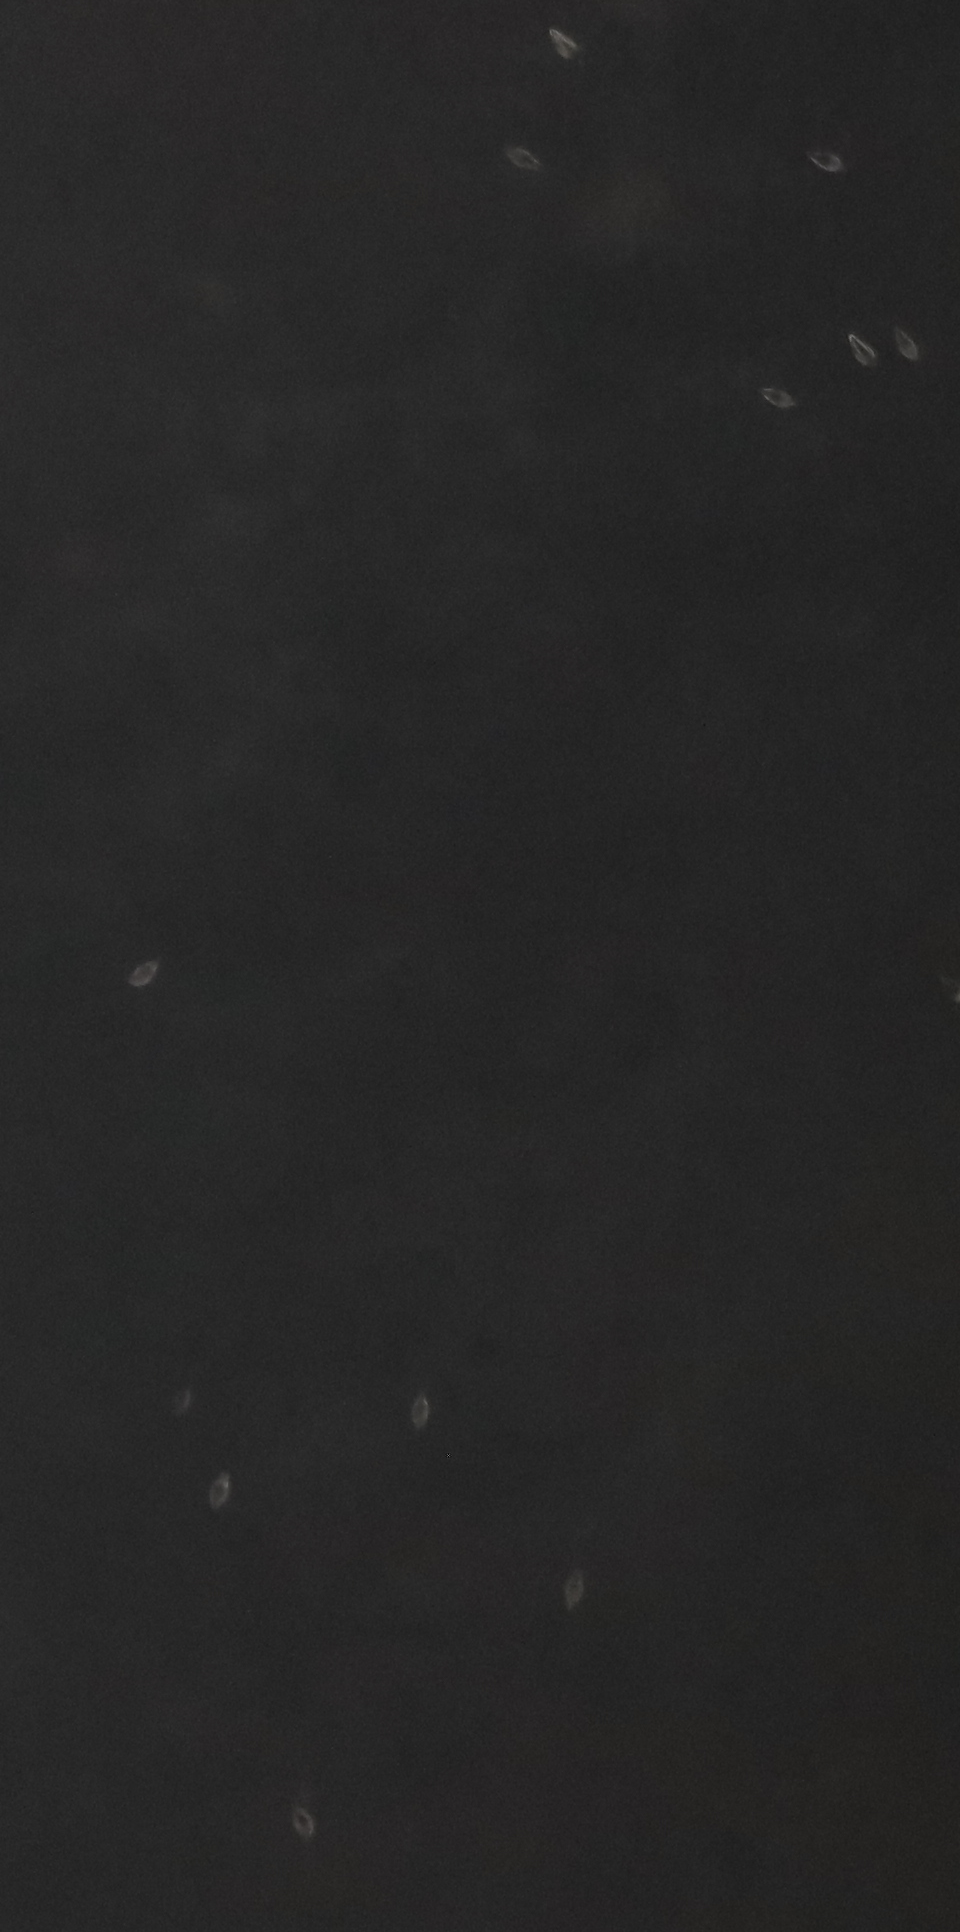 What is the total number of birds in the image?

12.